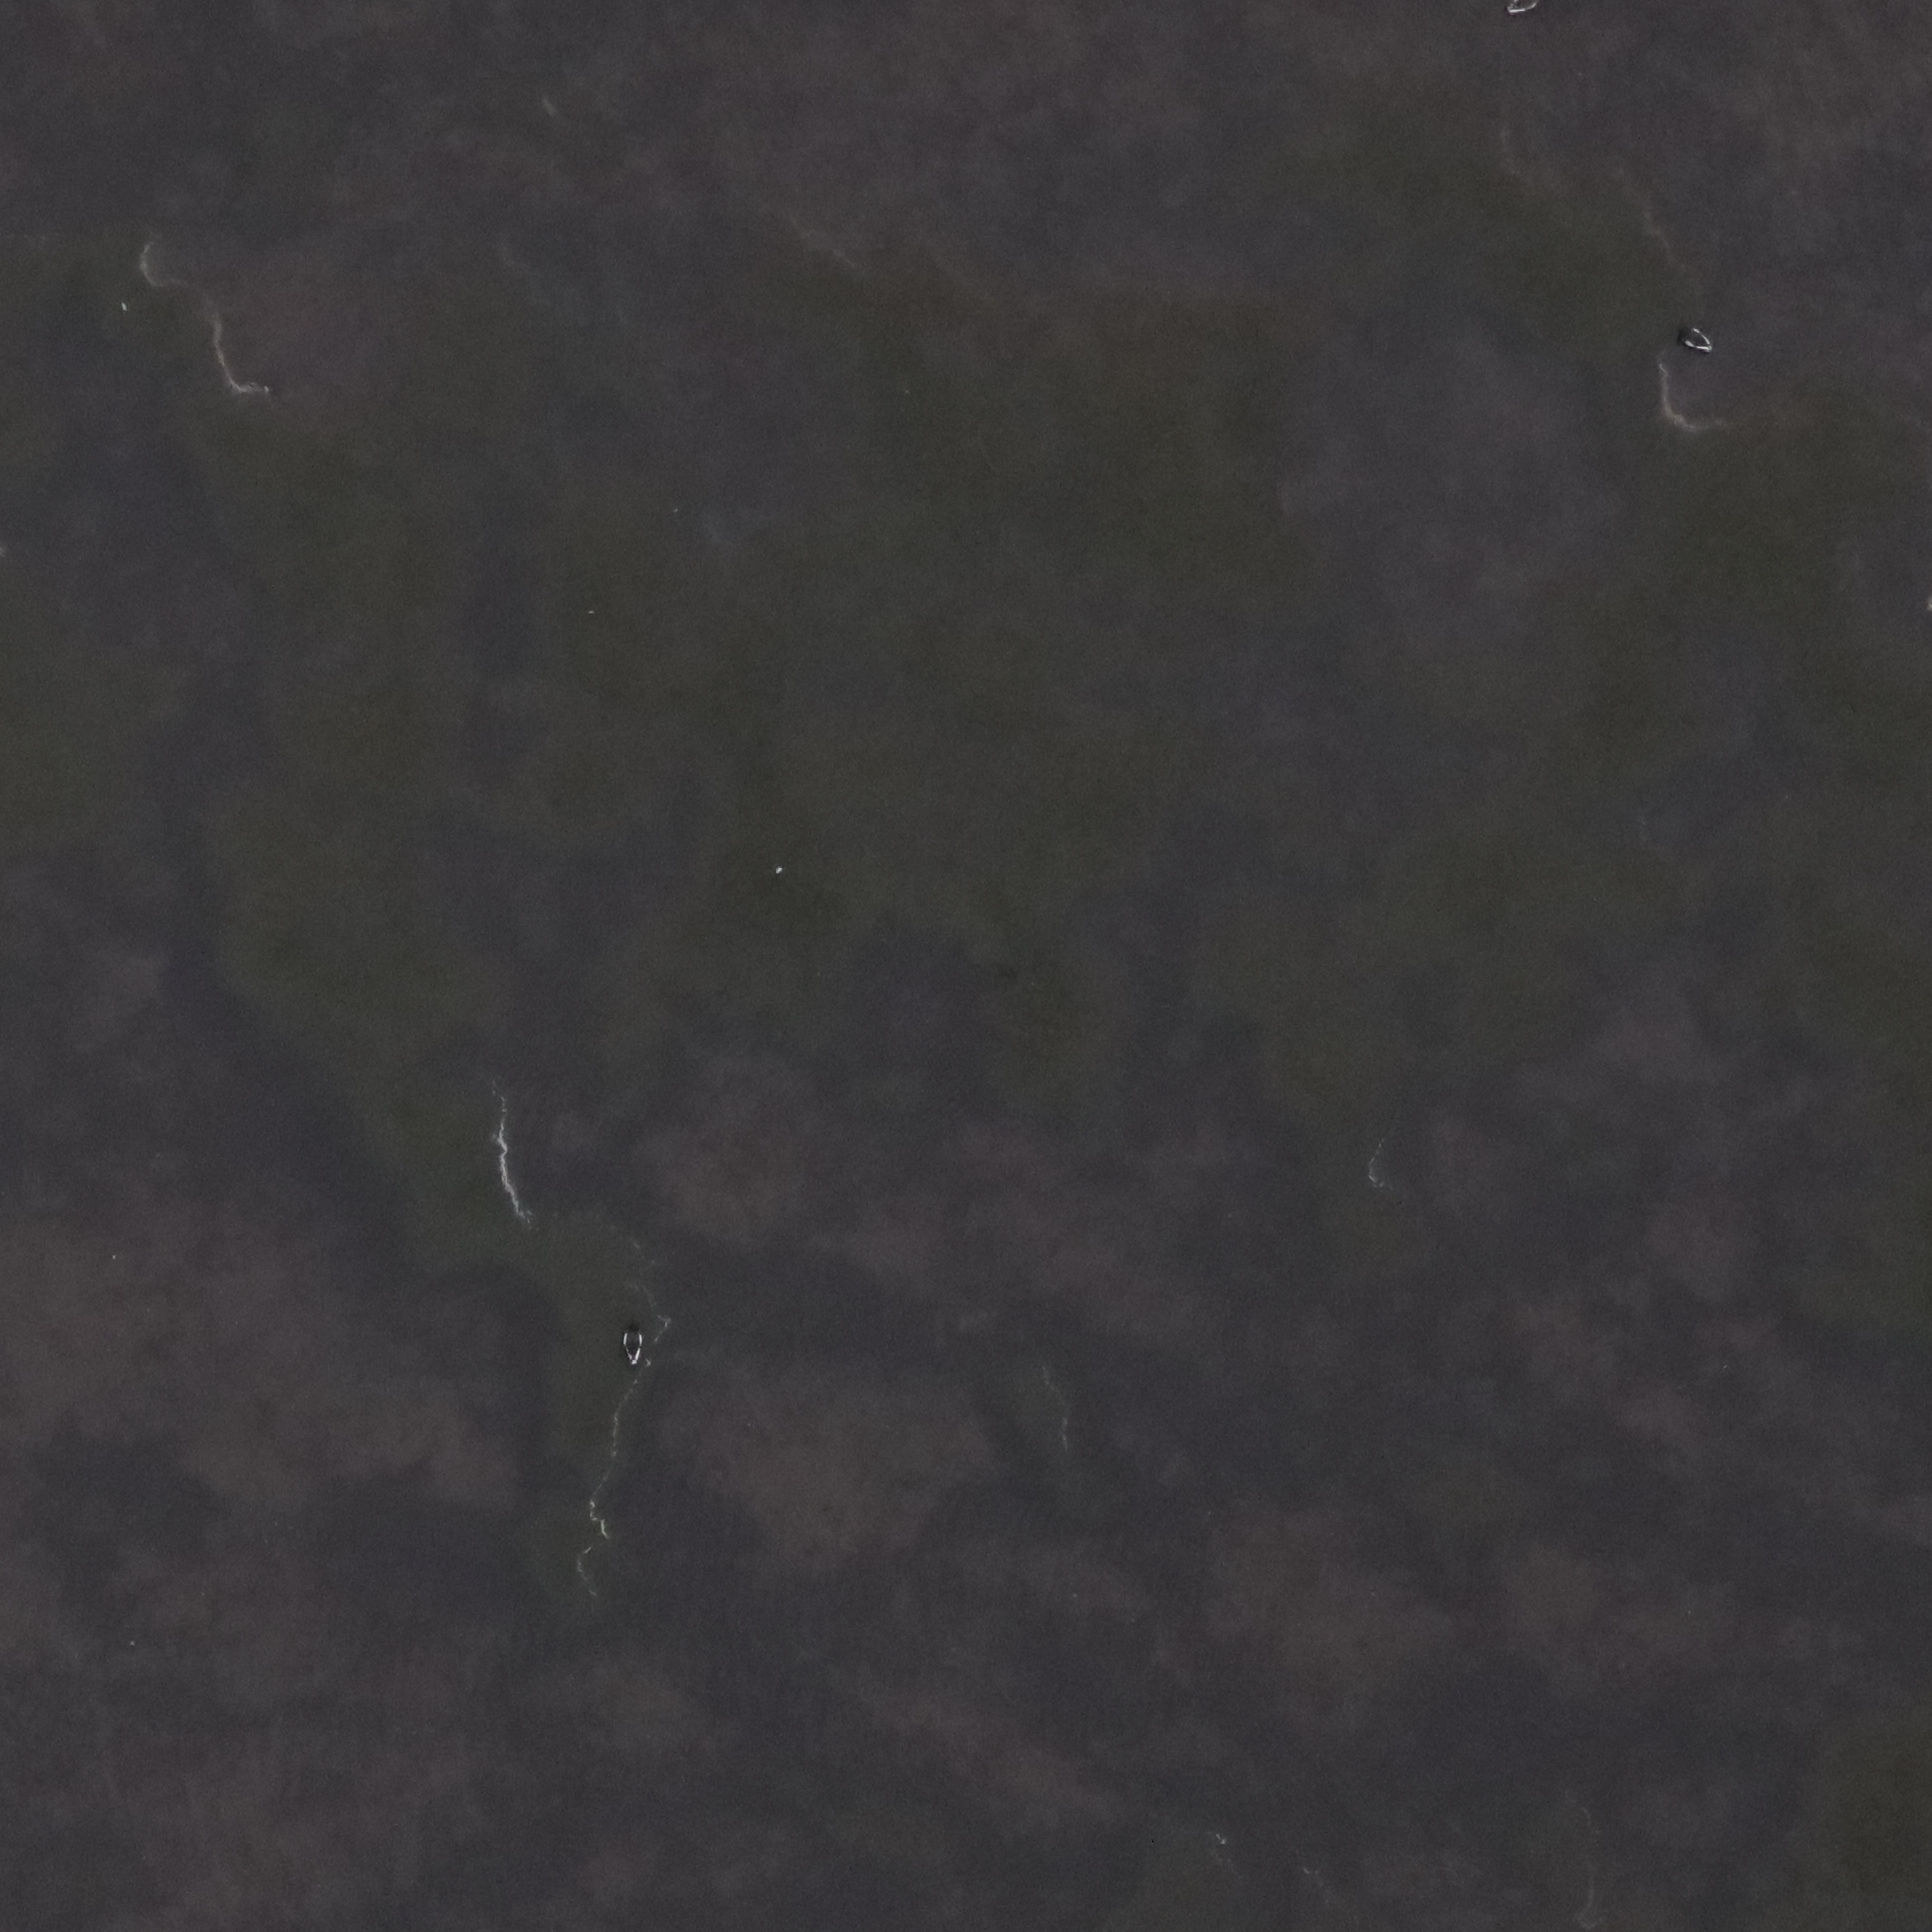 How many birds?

2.